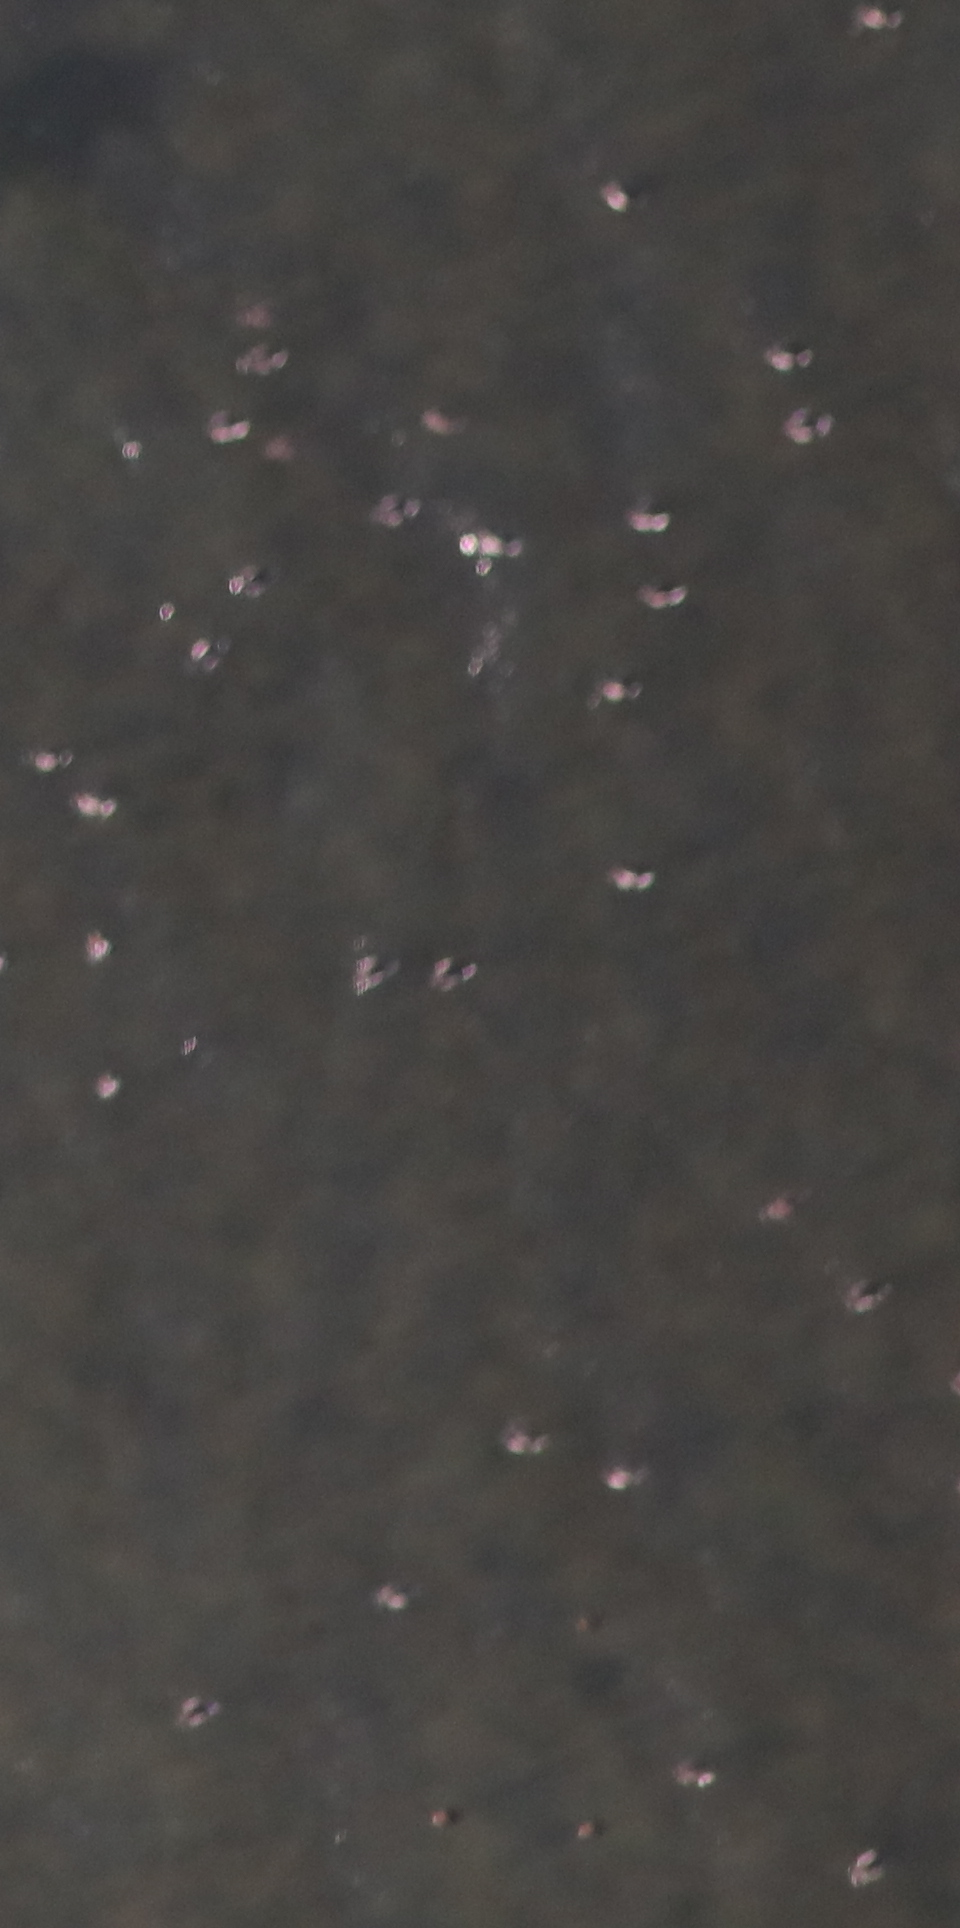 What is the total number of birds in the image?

33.